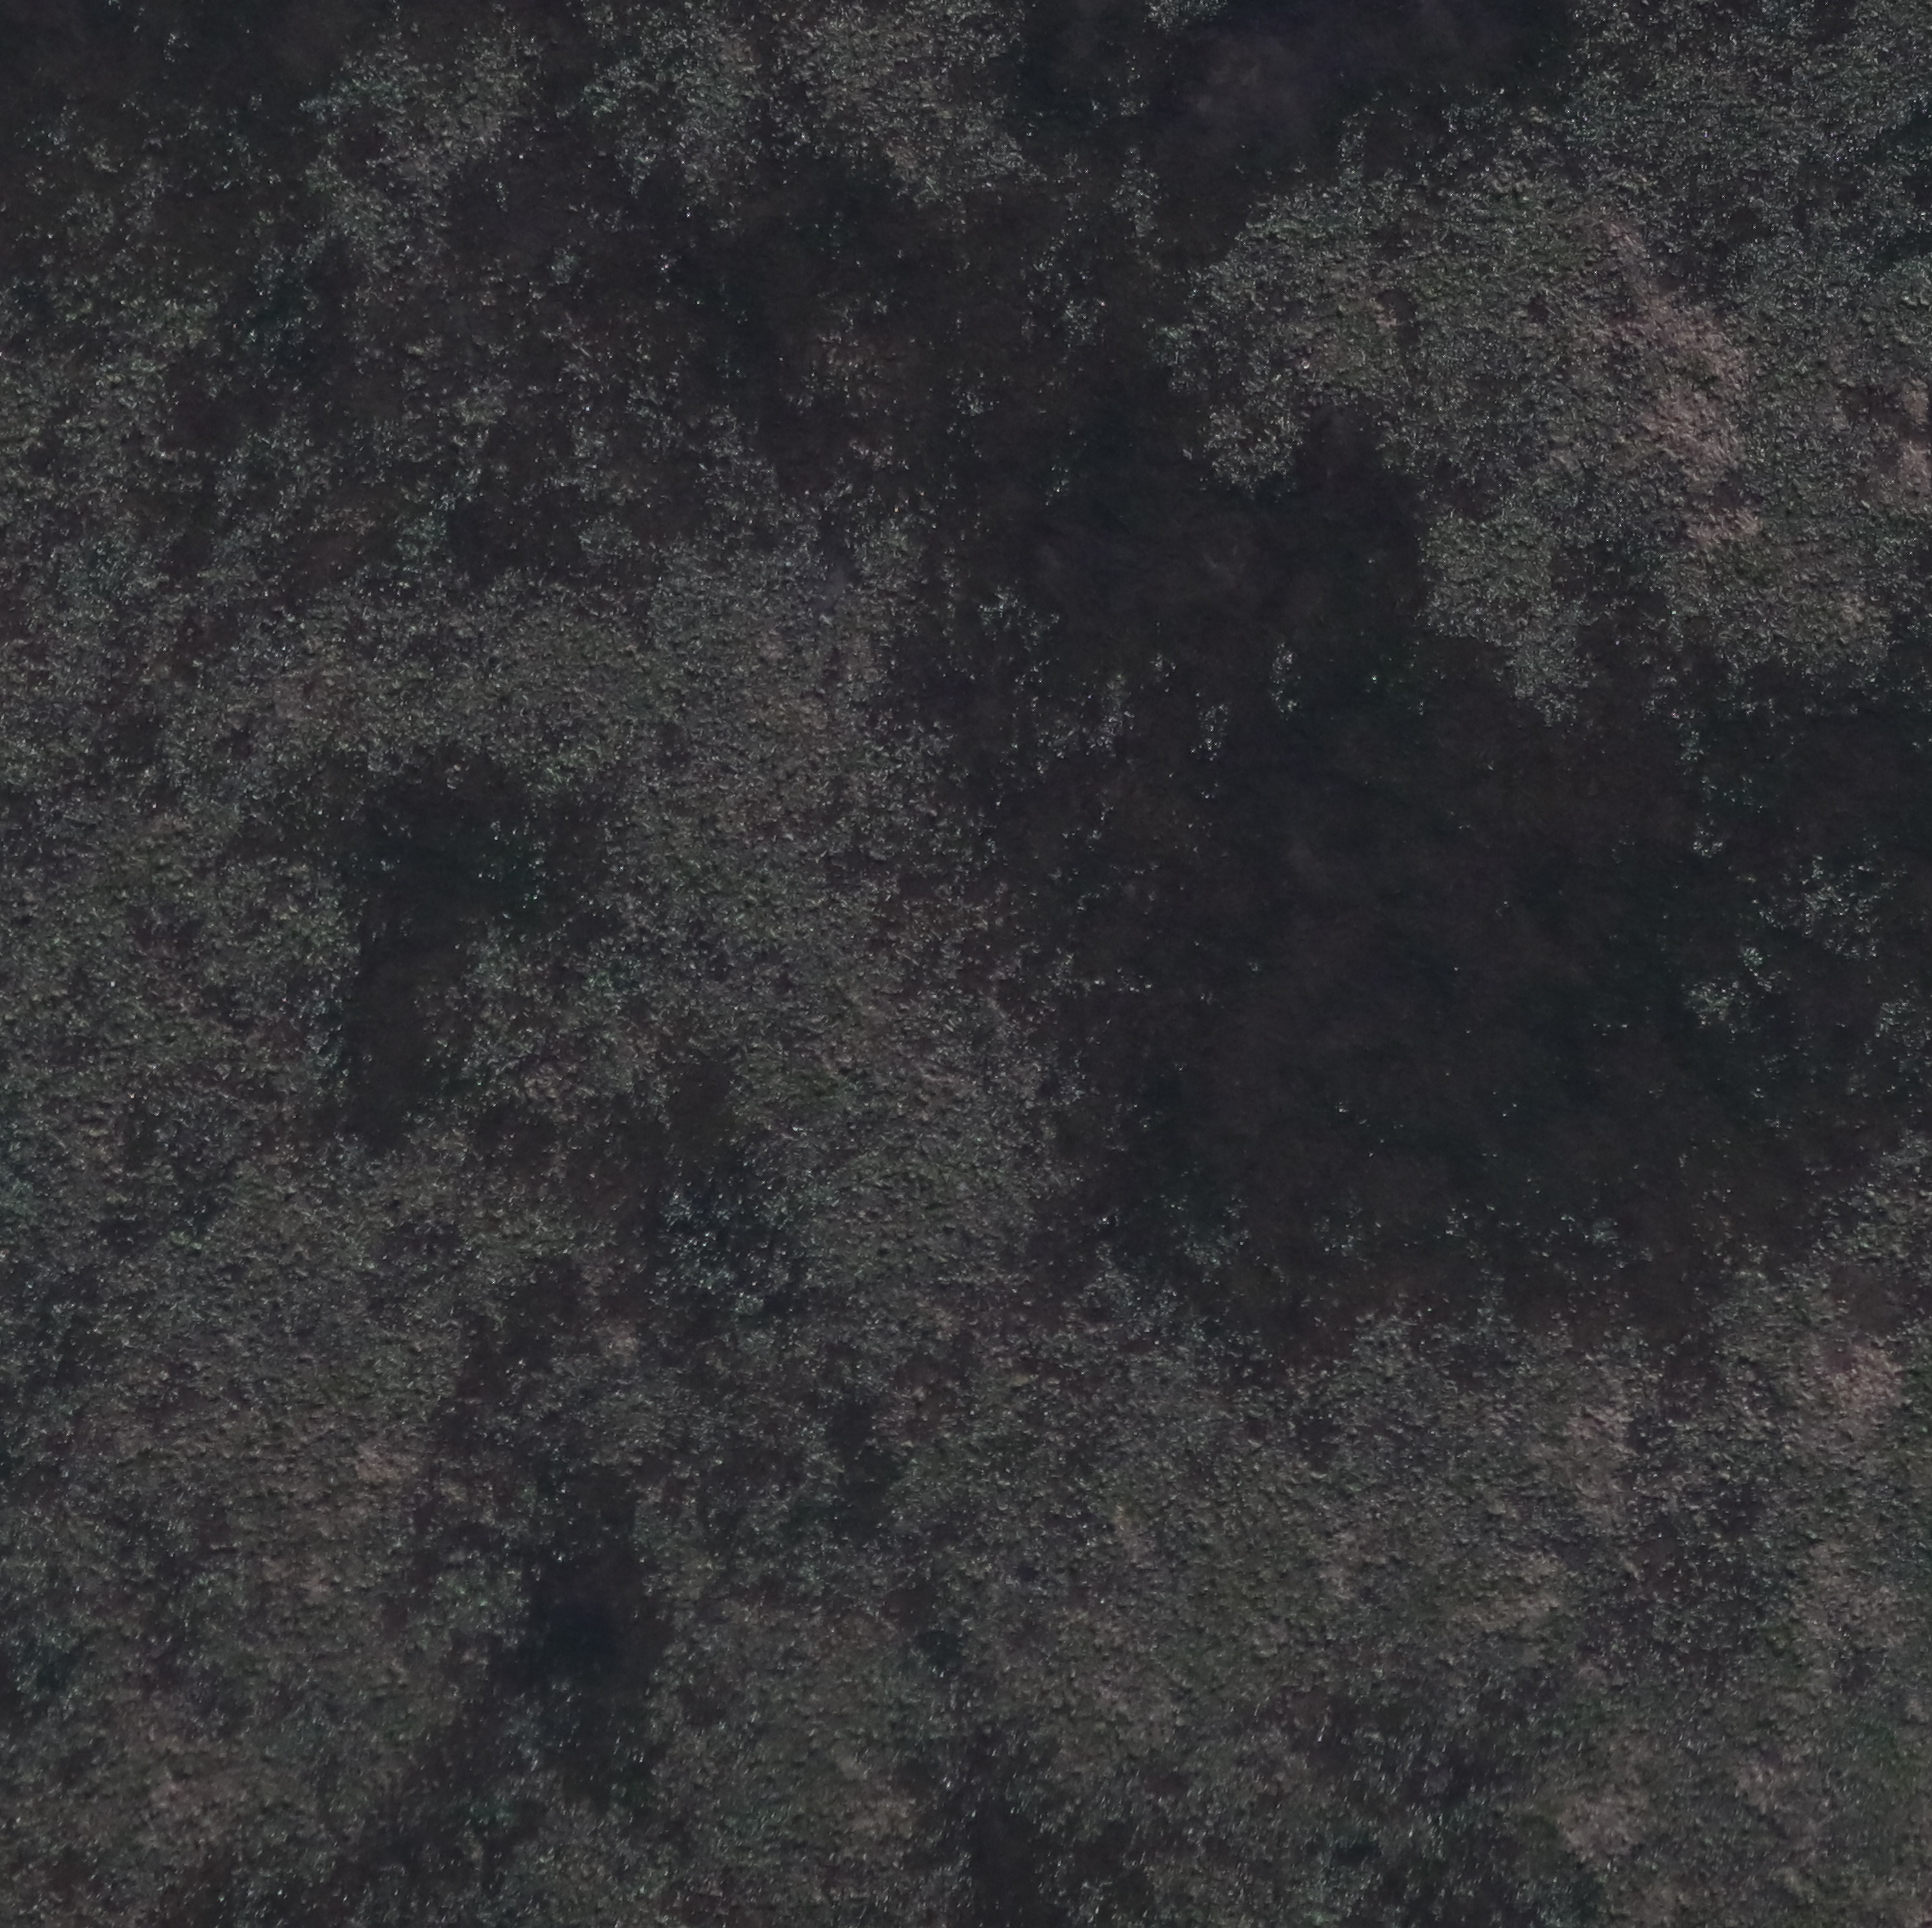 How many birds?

0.